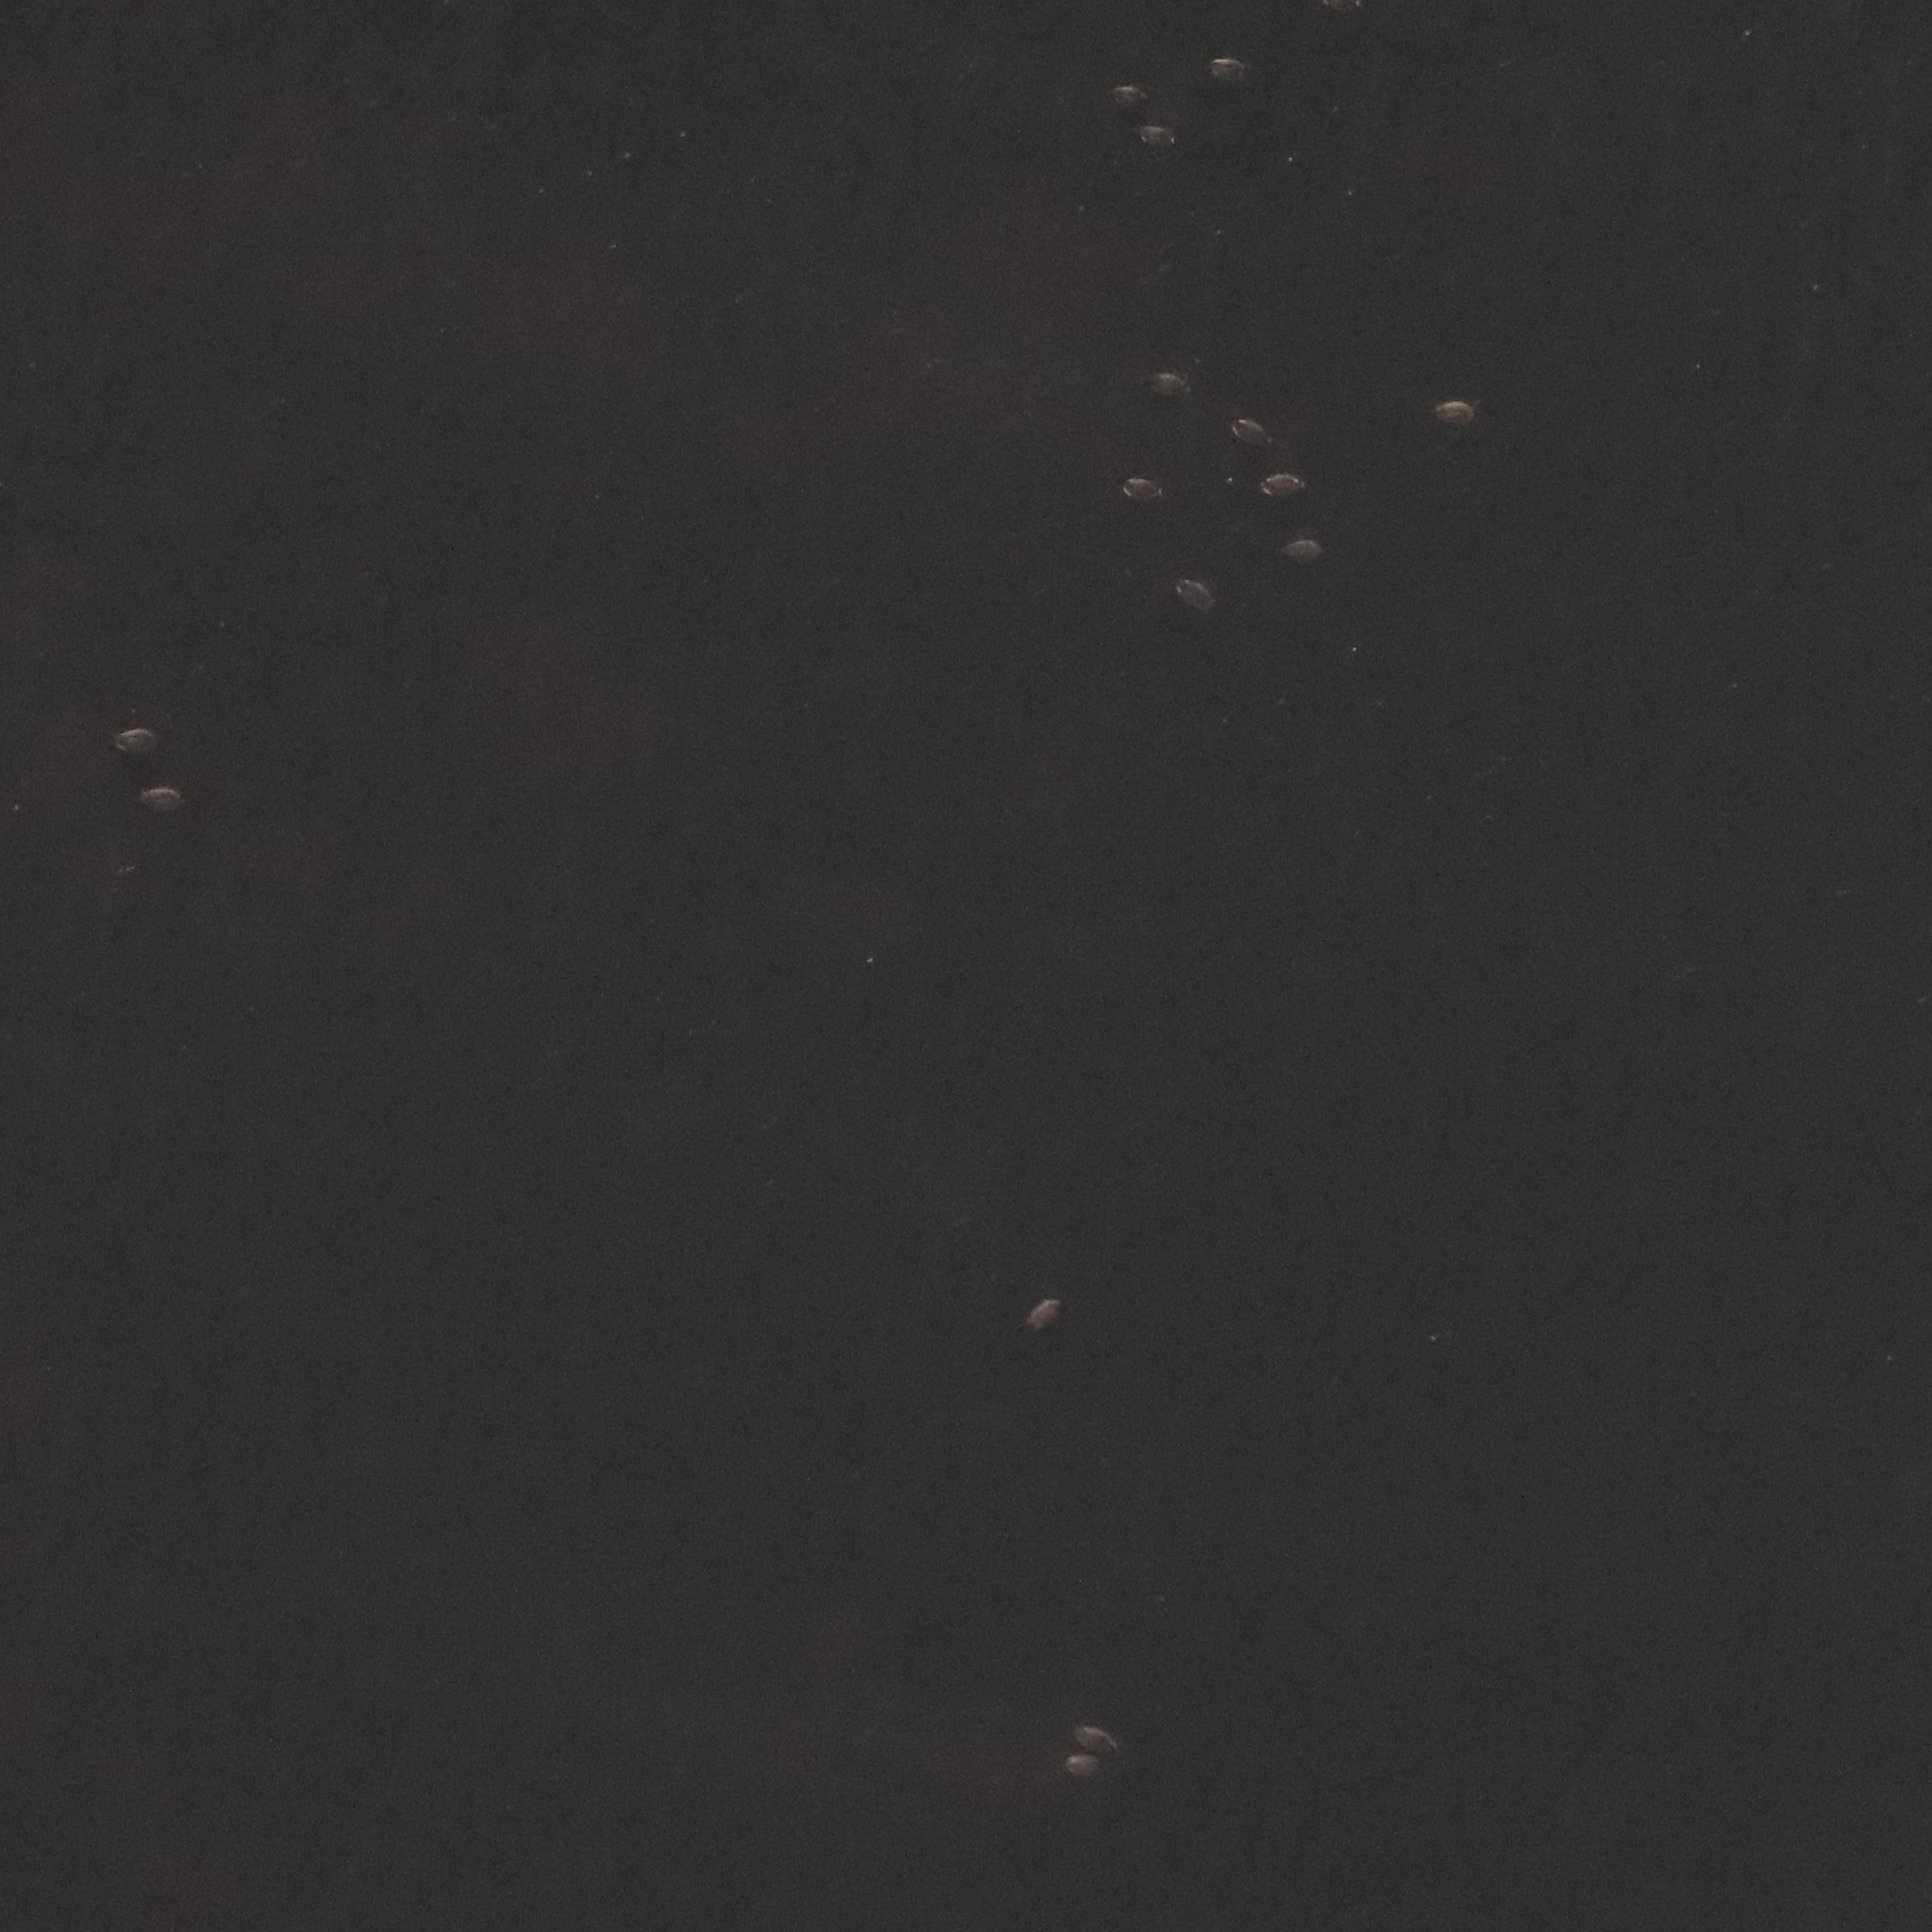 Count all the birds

14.